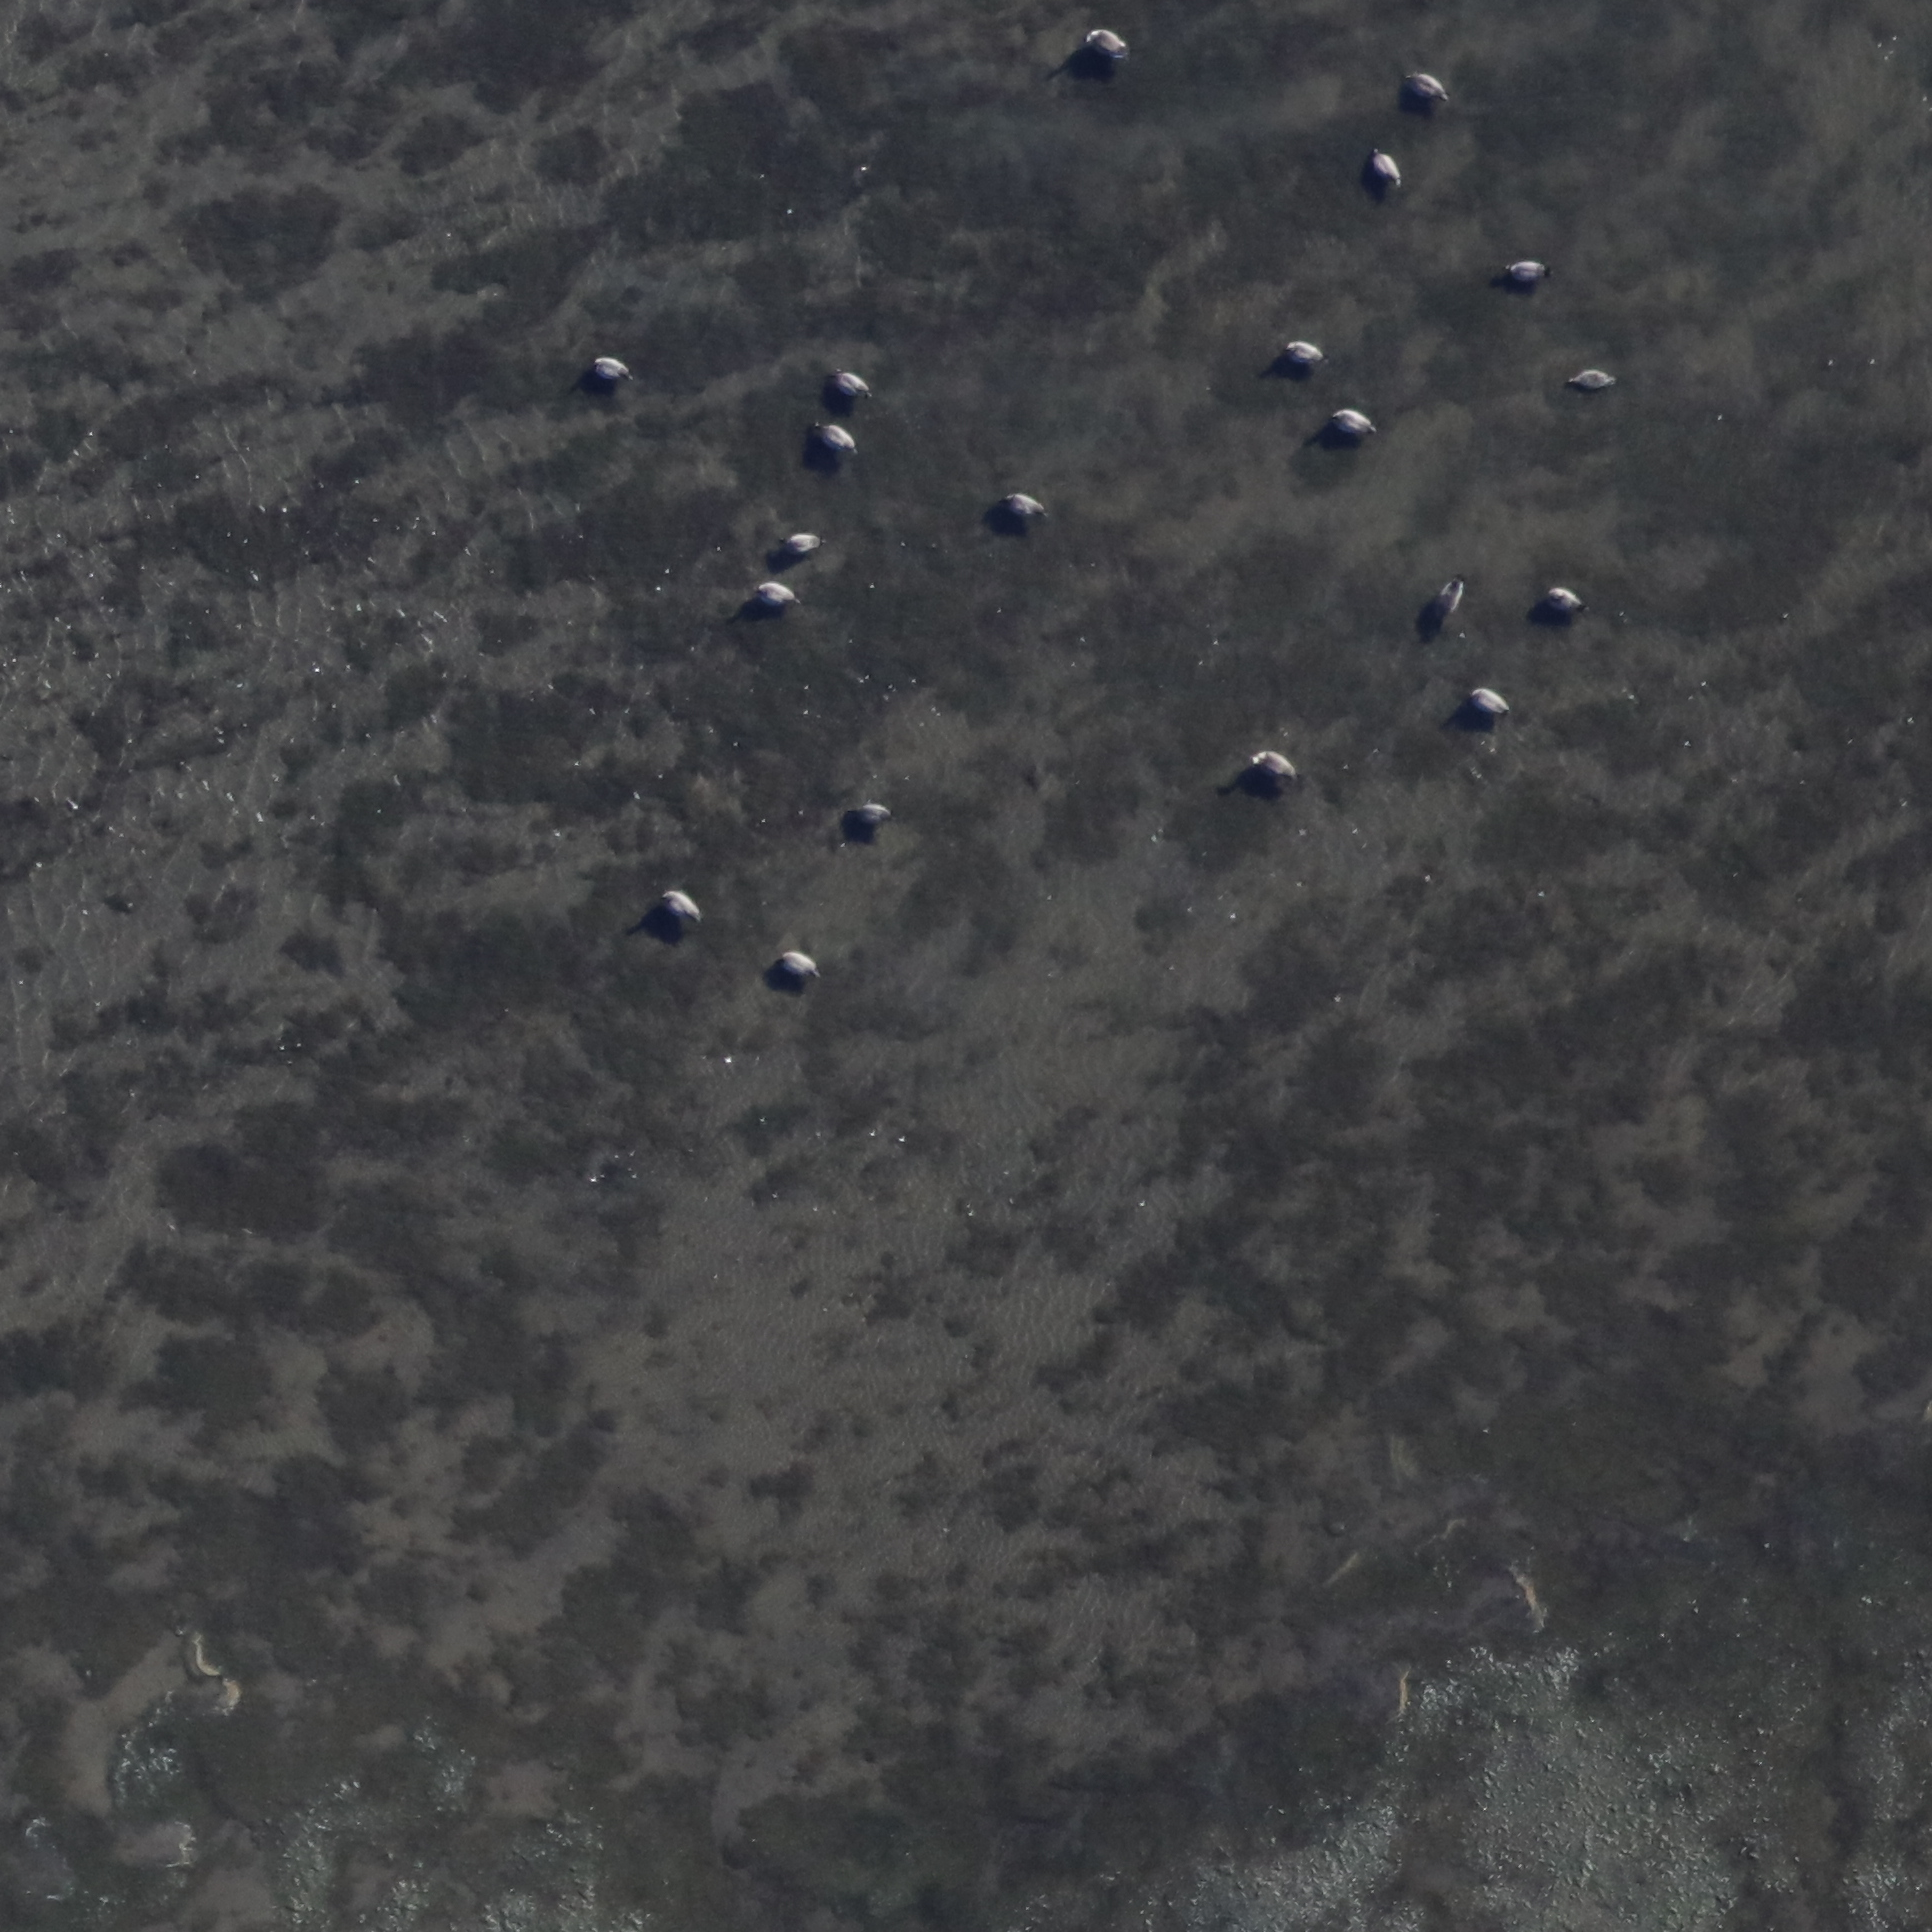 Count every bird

20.